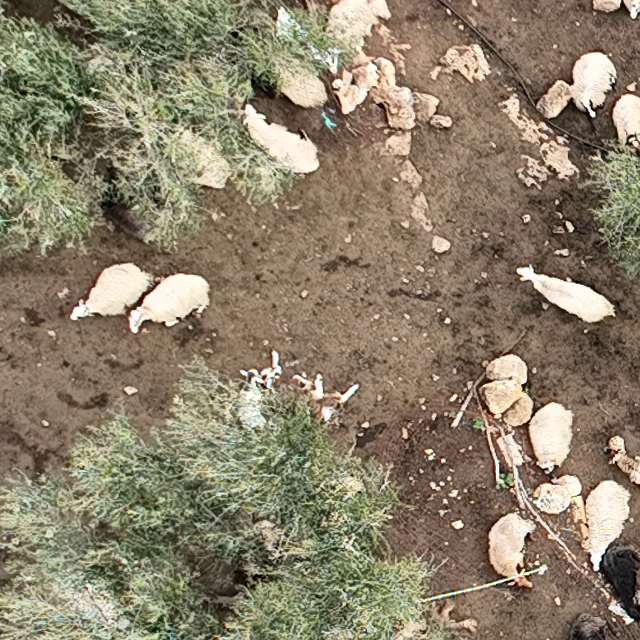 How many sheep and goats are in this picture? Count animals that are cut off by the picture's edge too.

16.